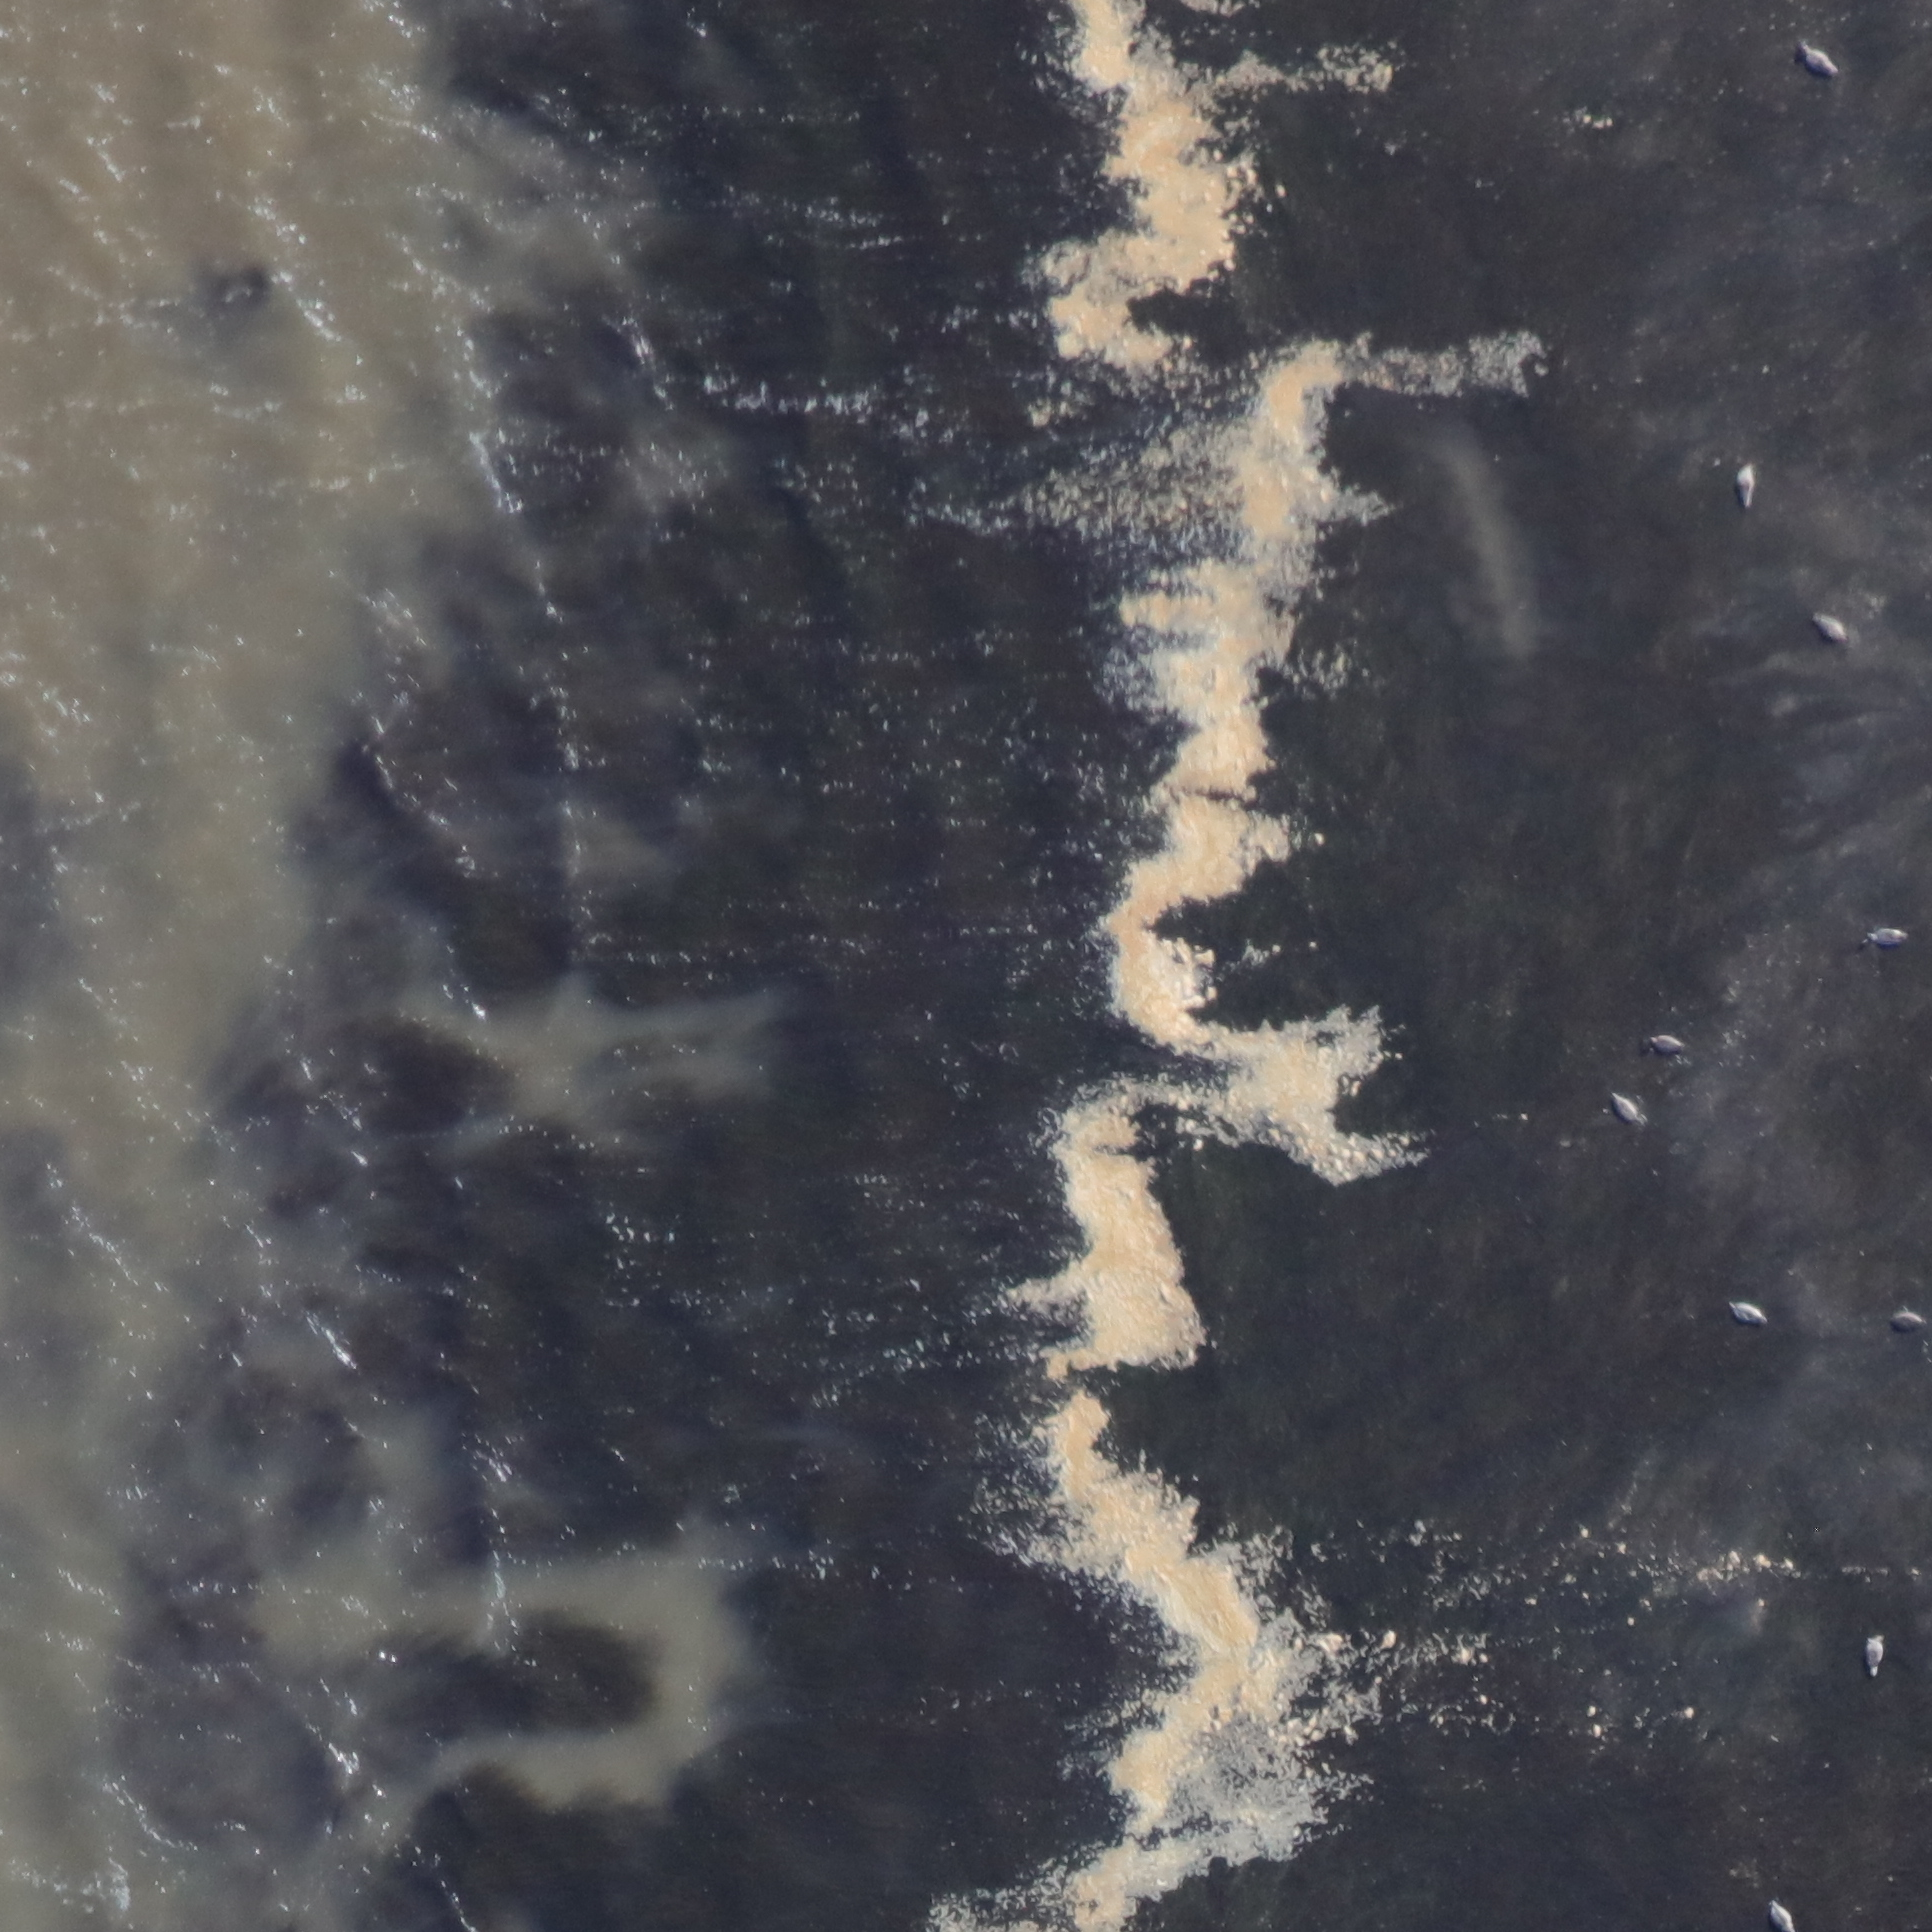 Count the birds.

10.